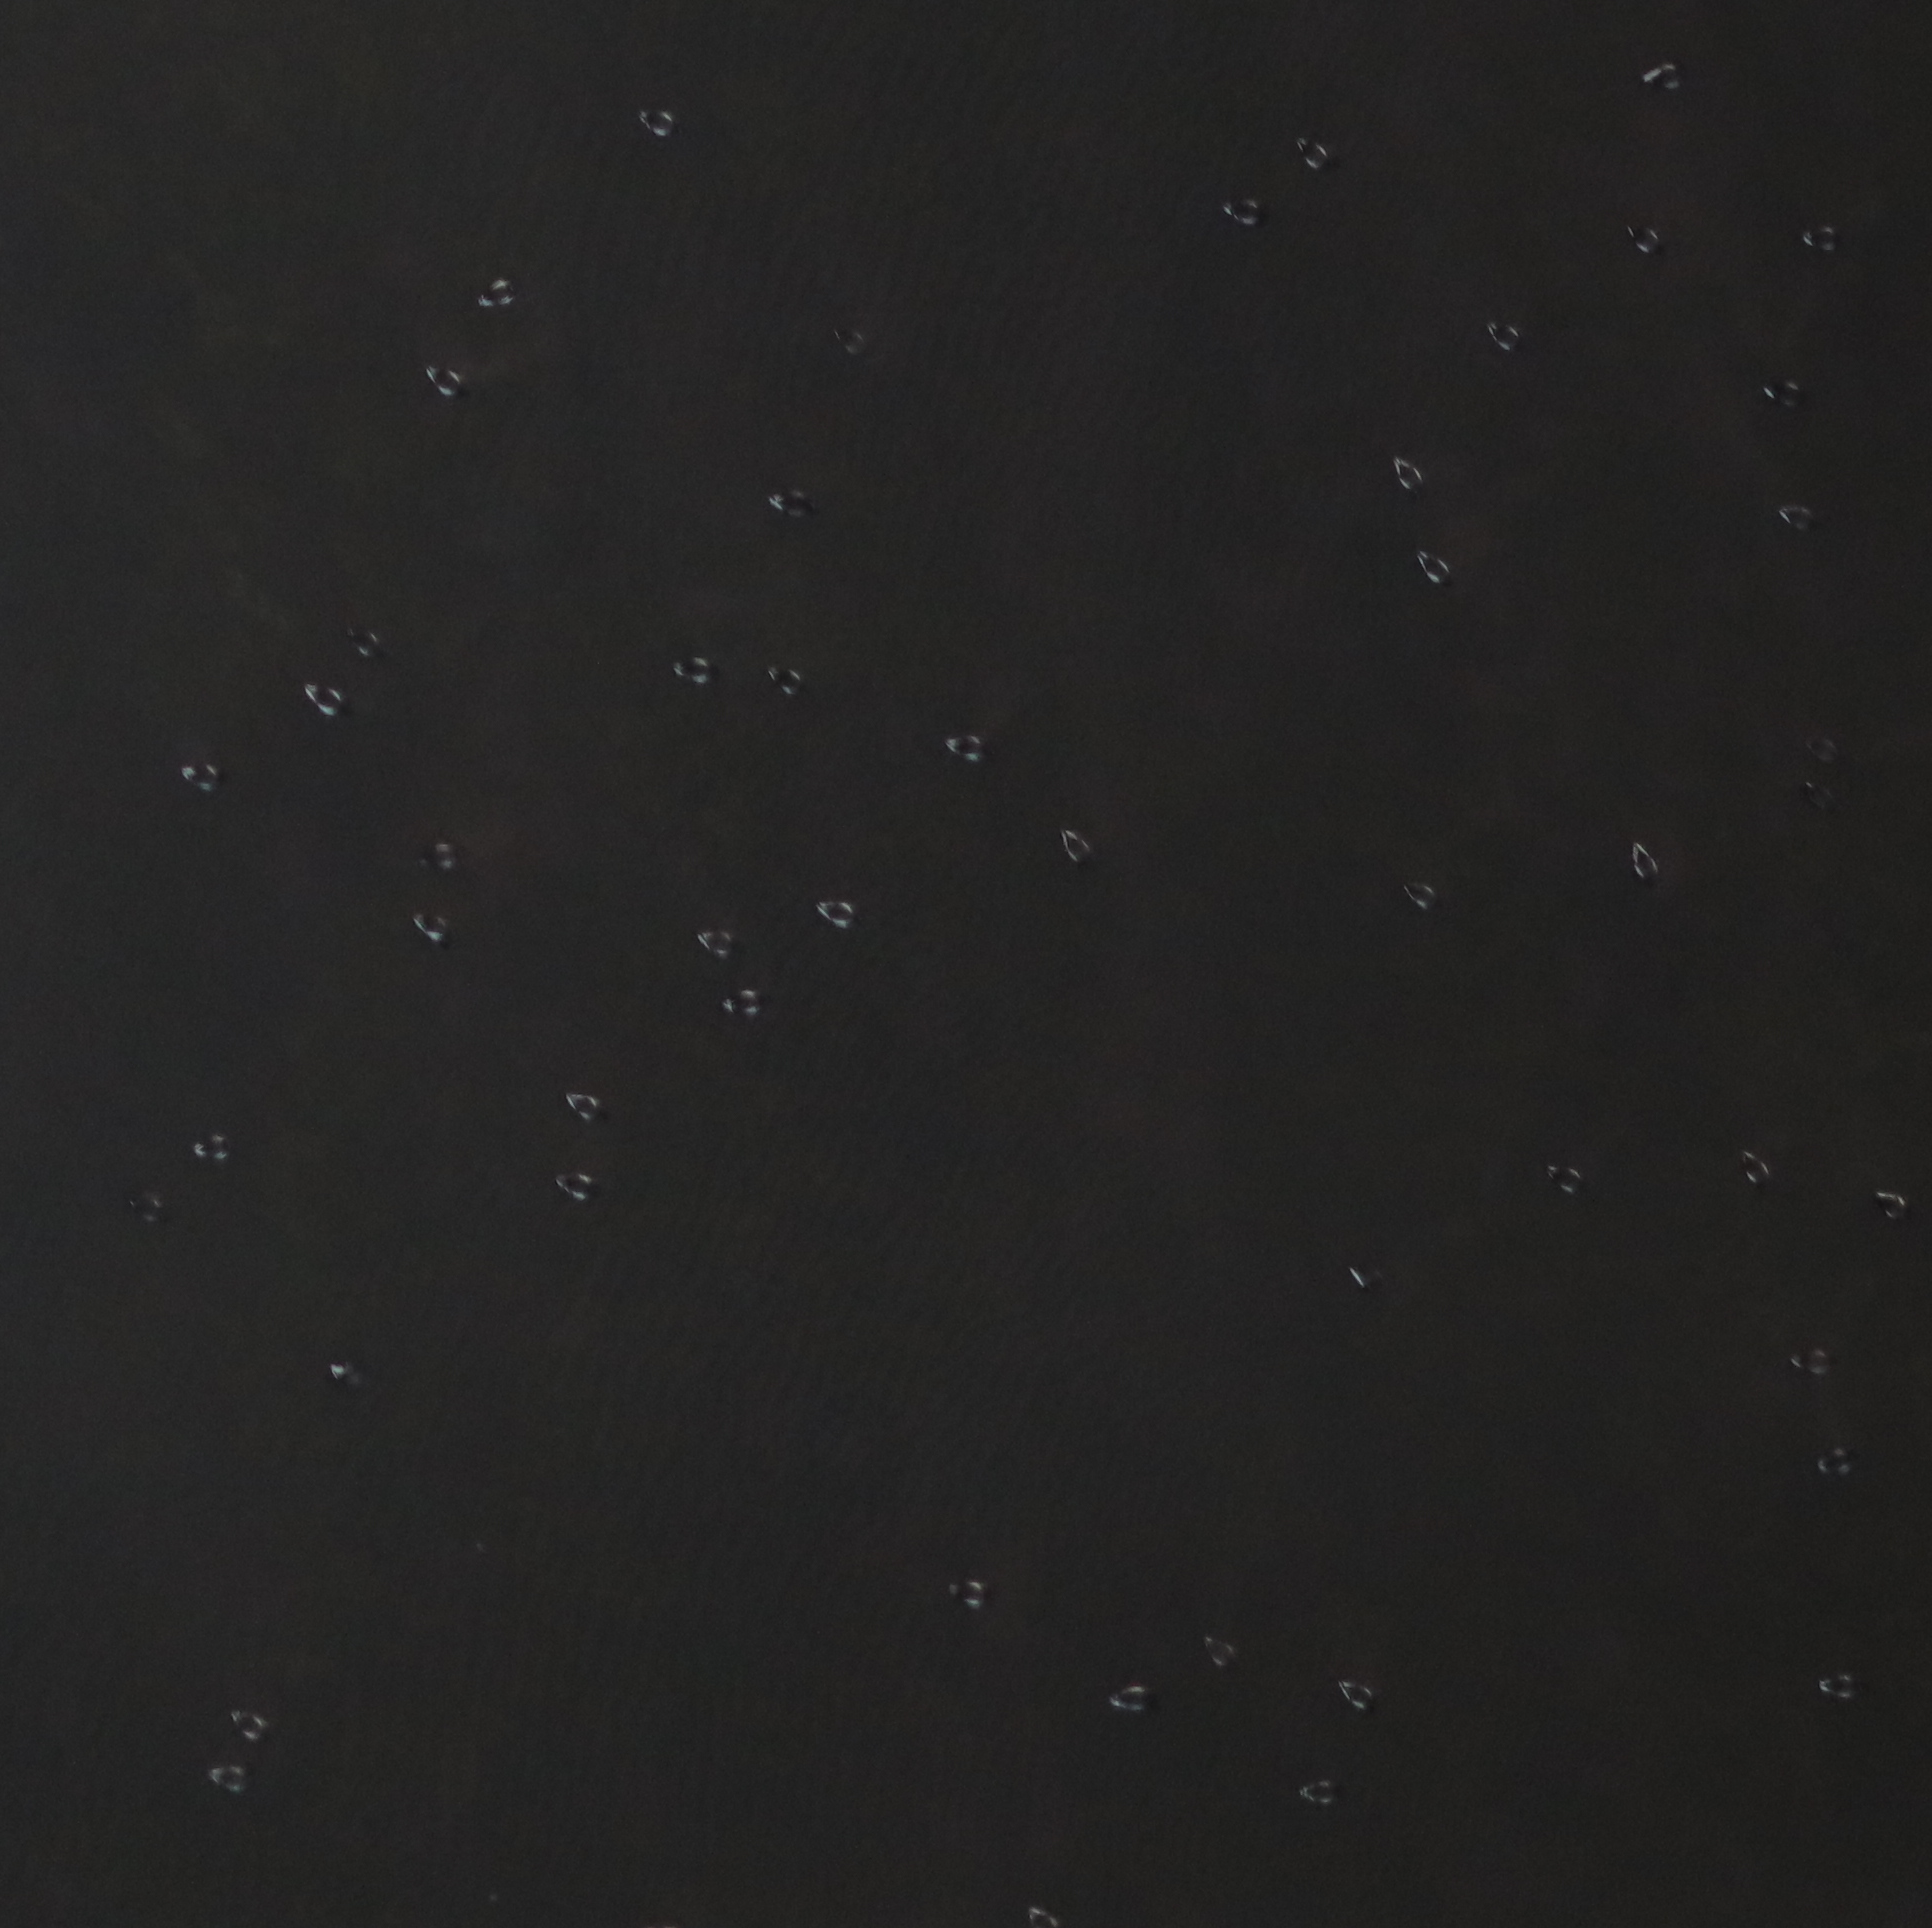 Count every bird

50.